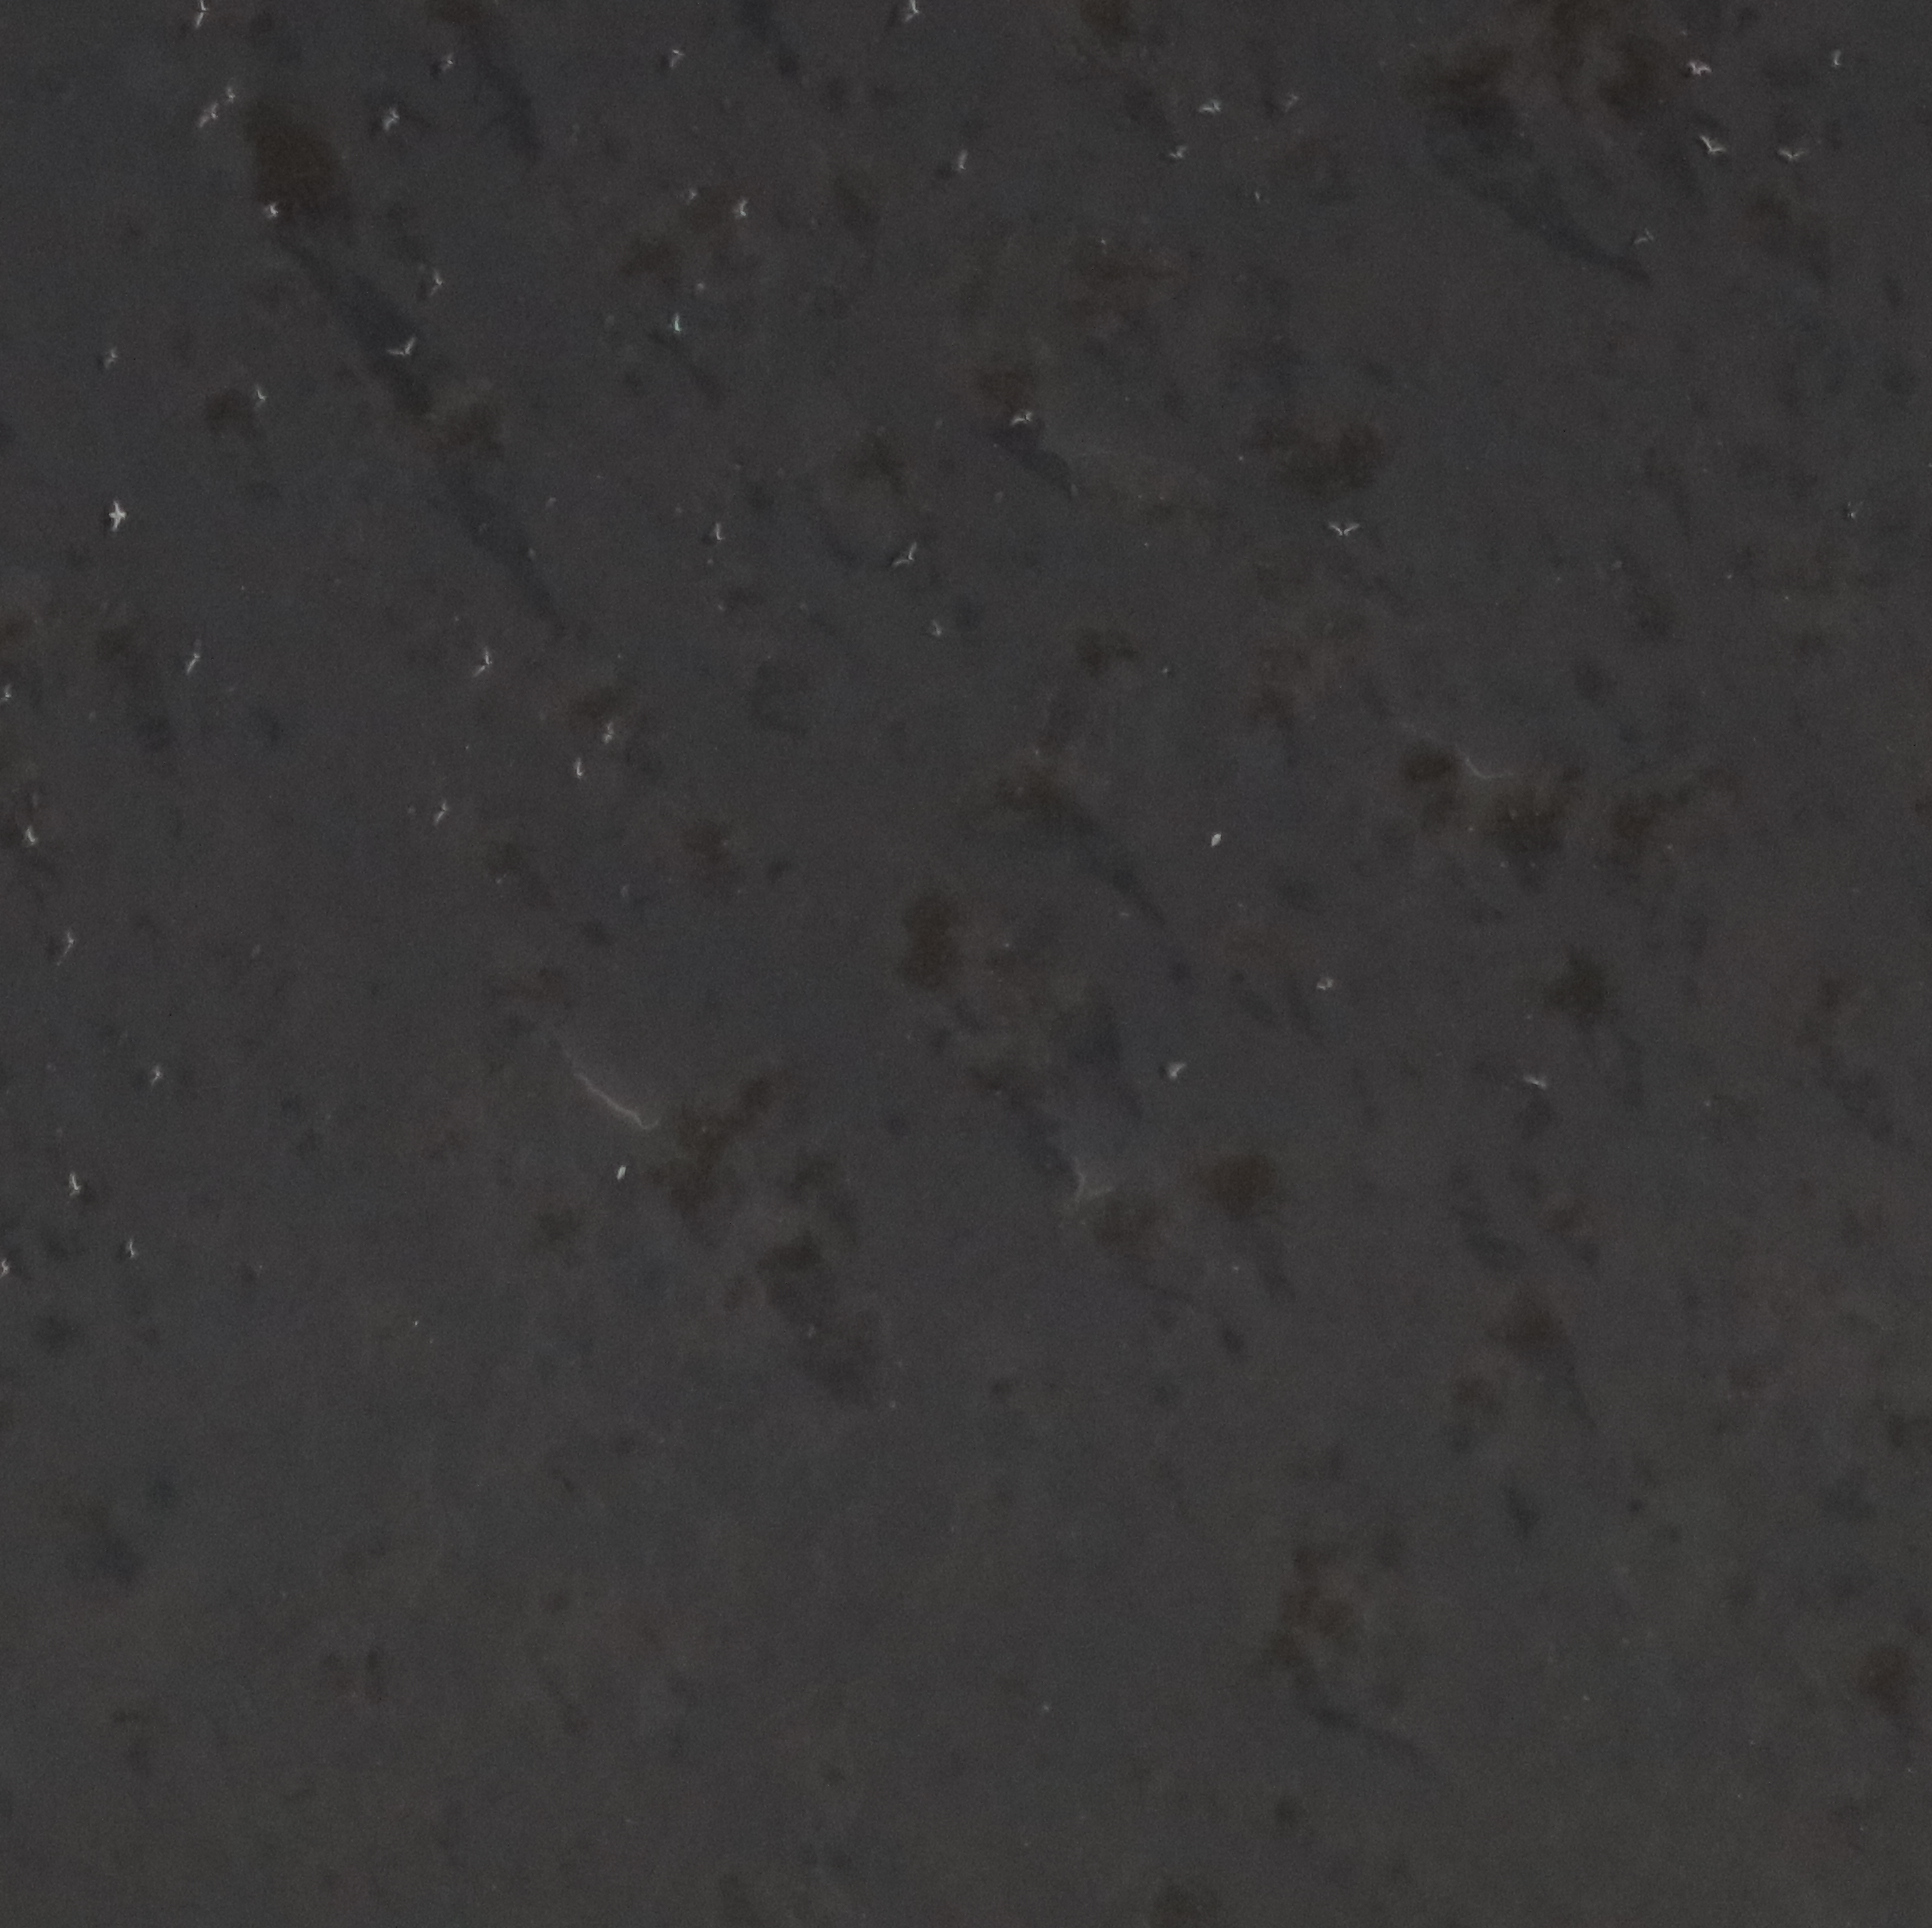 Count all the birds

49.